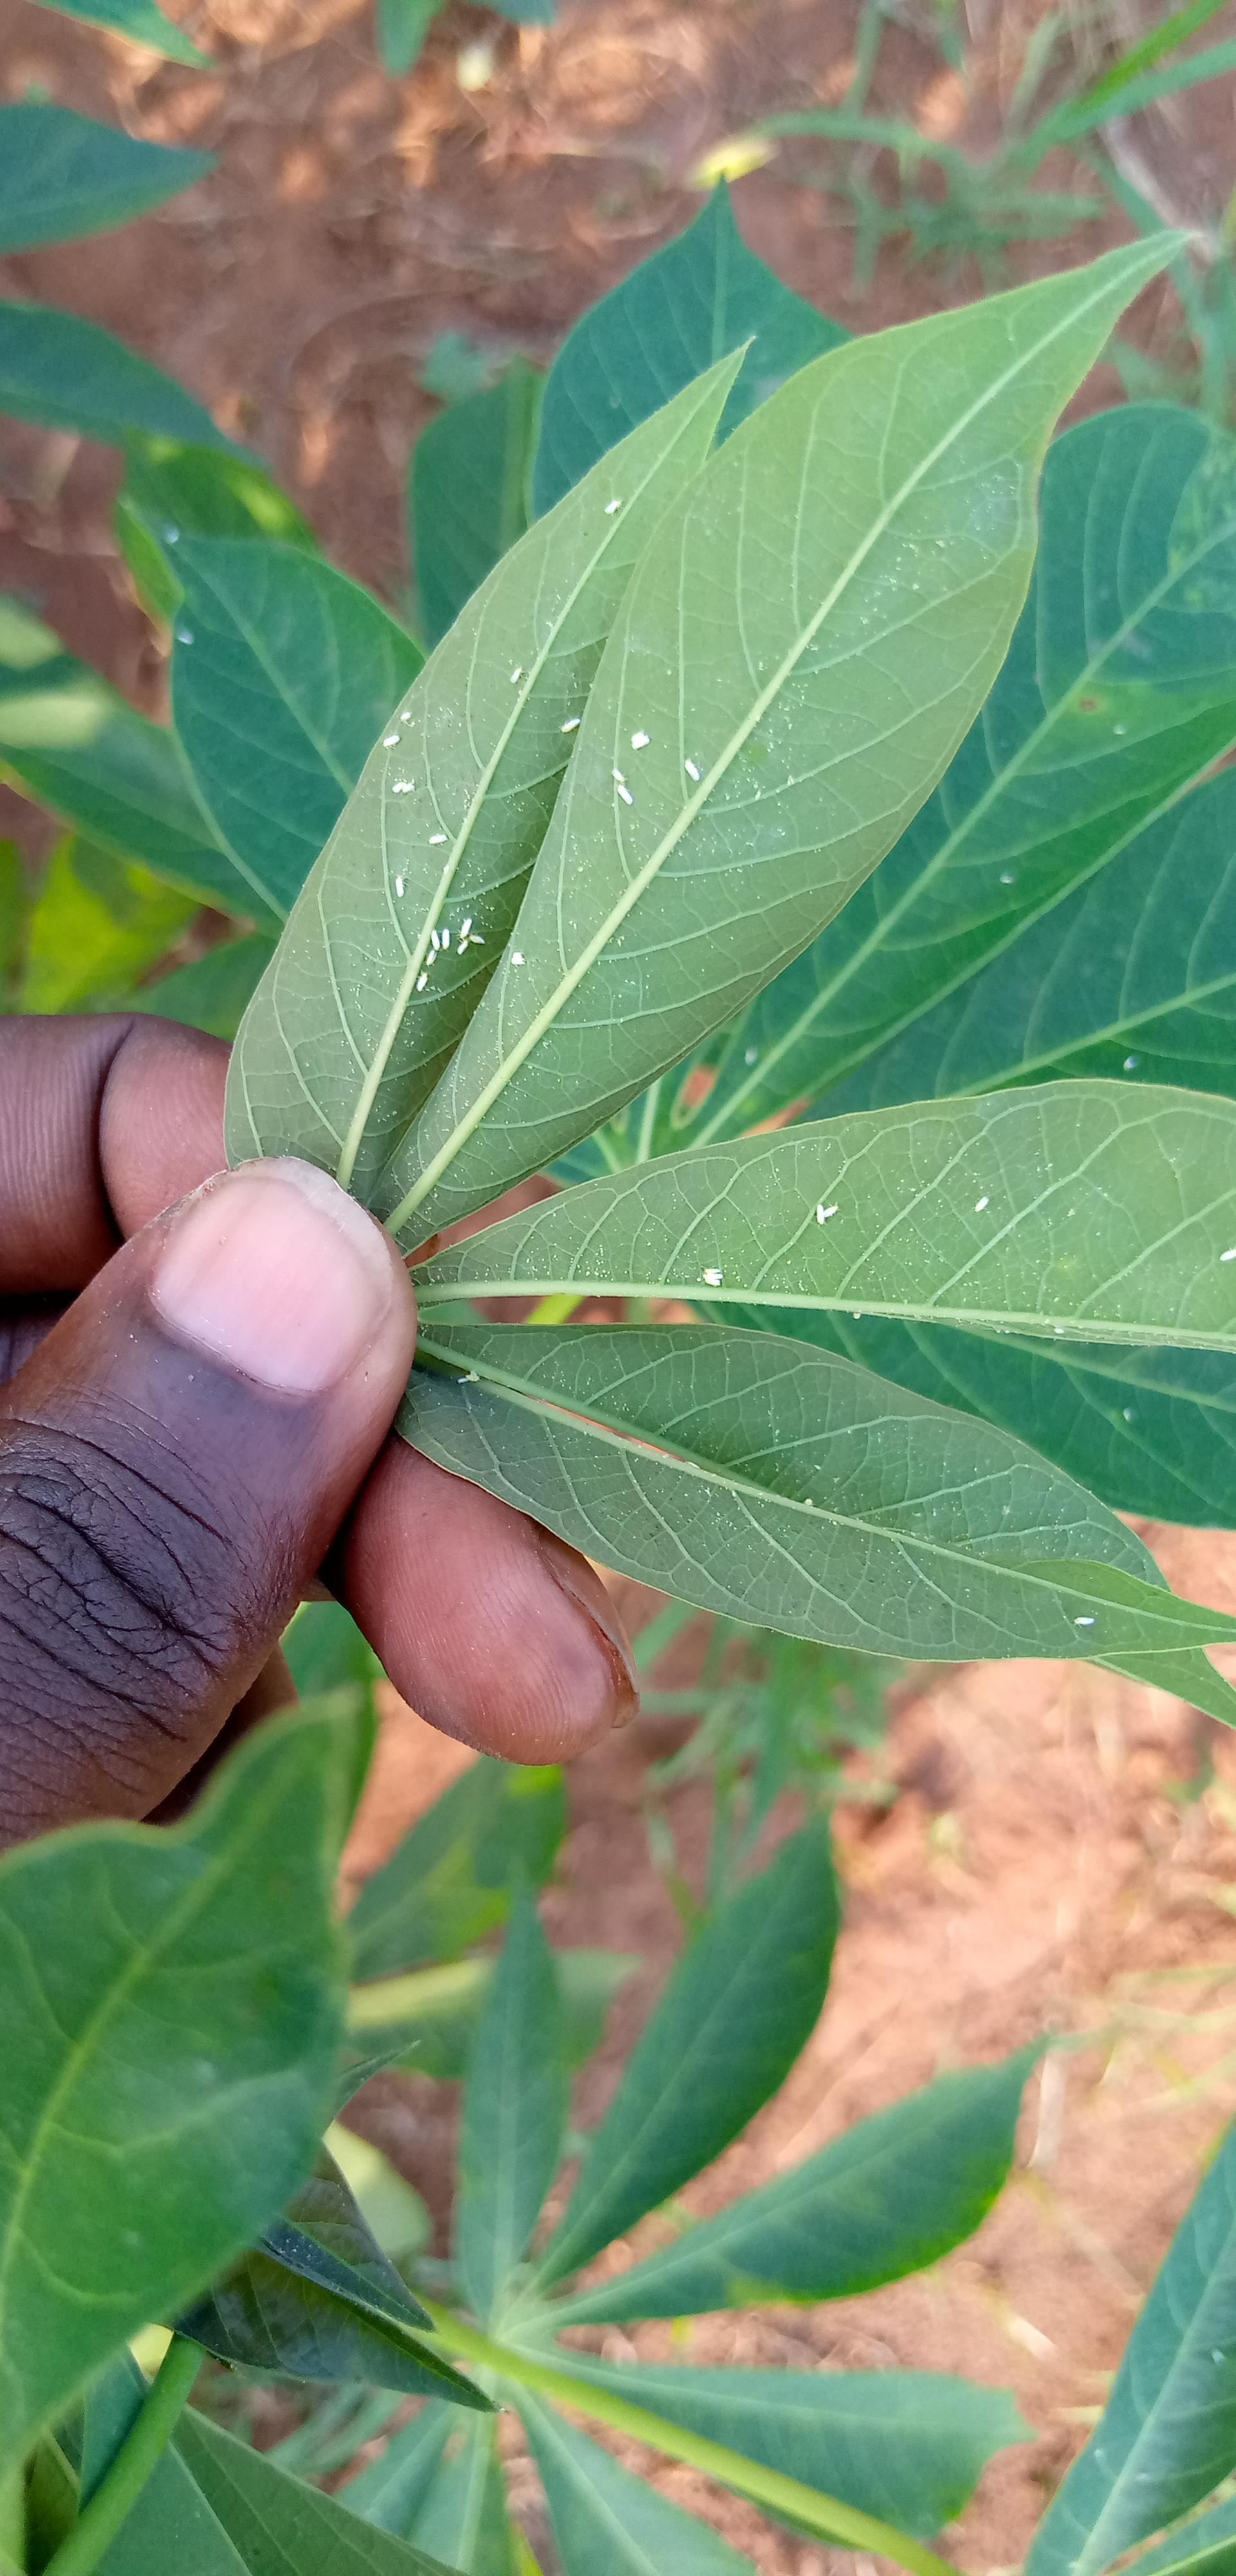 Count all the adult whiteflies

35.